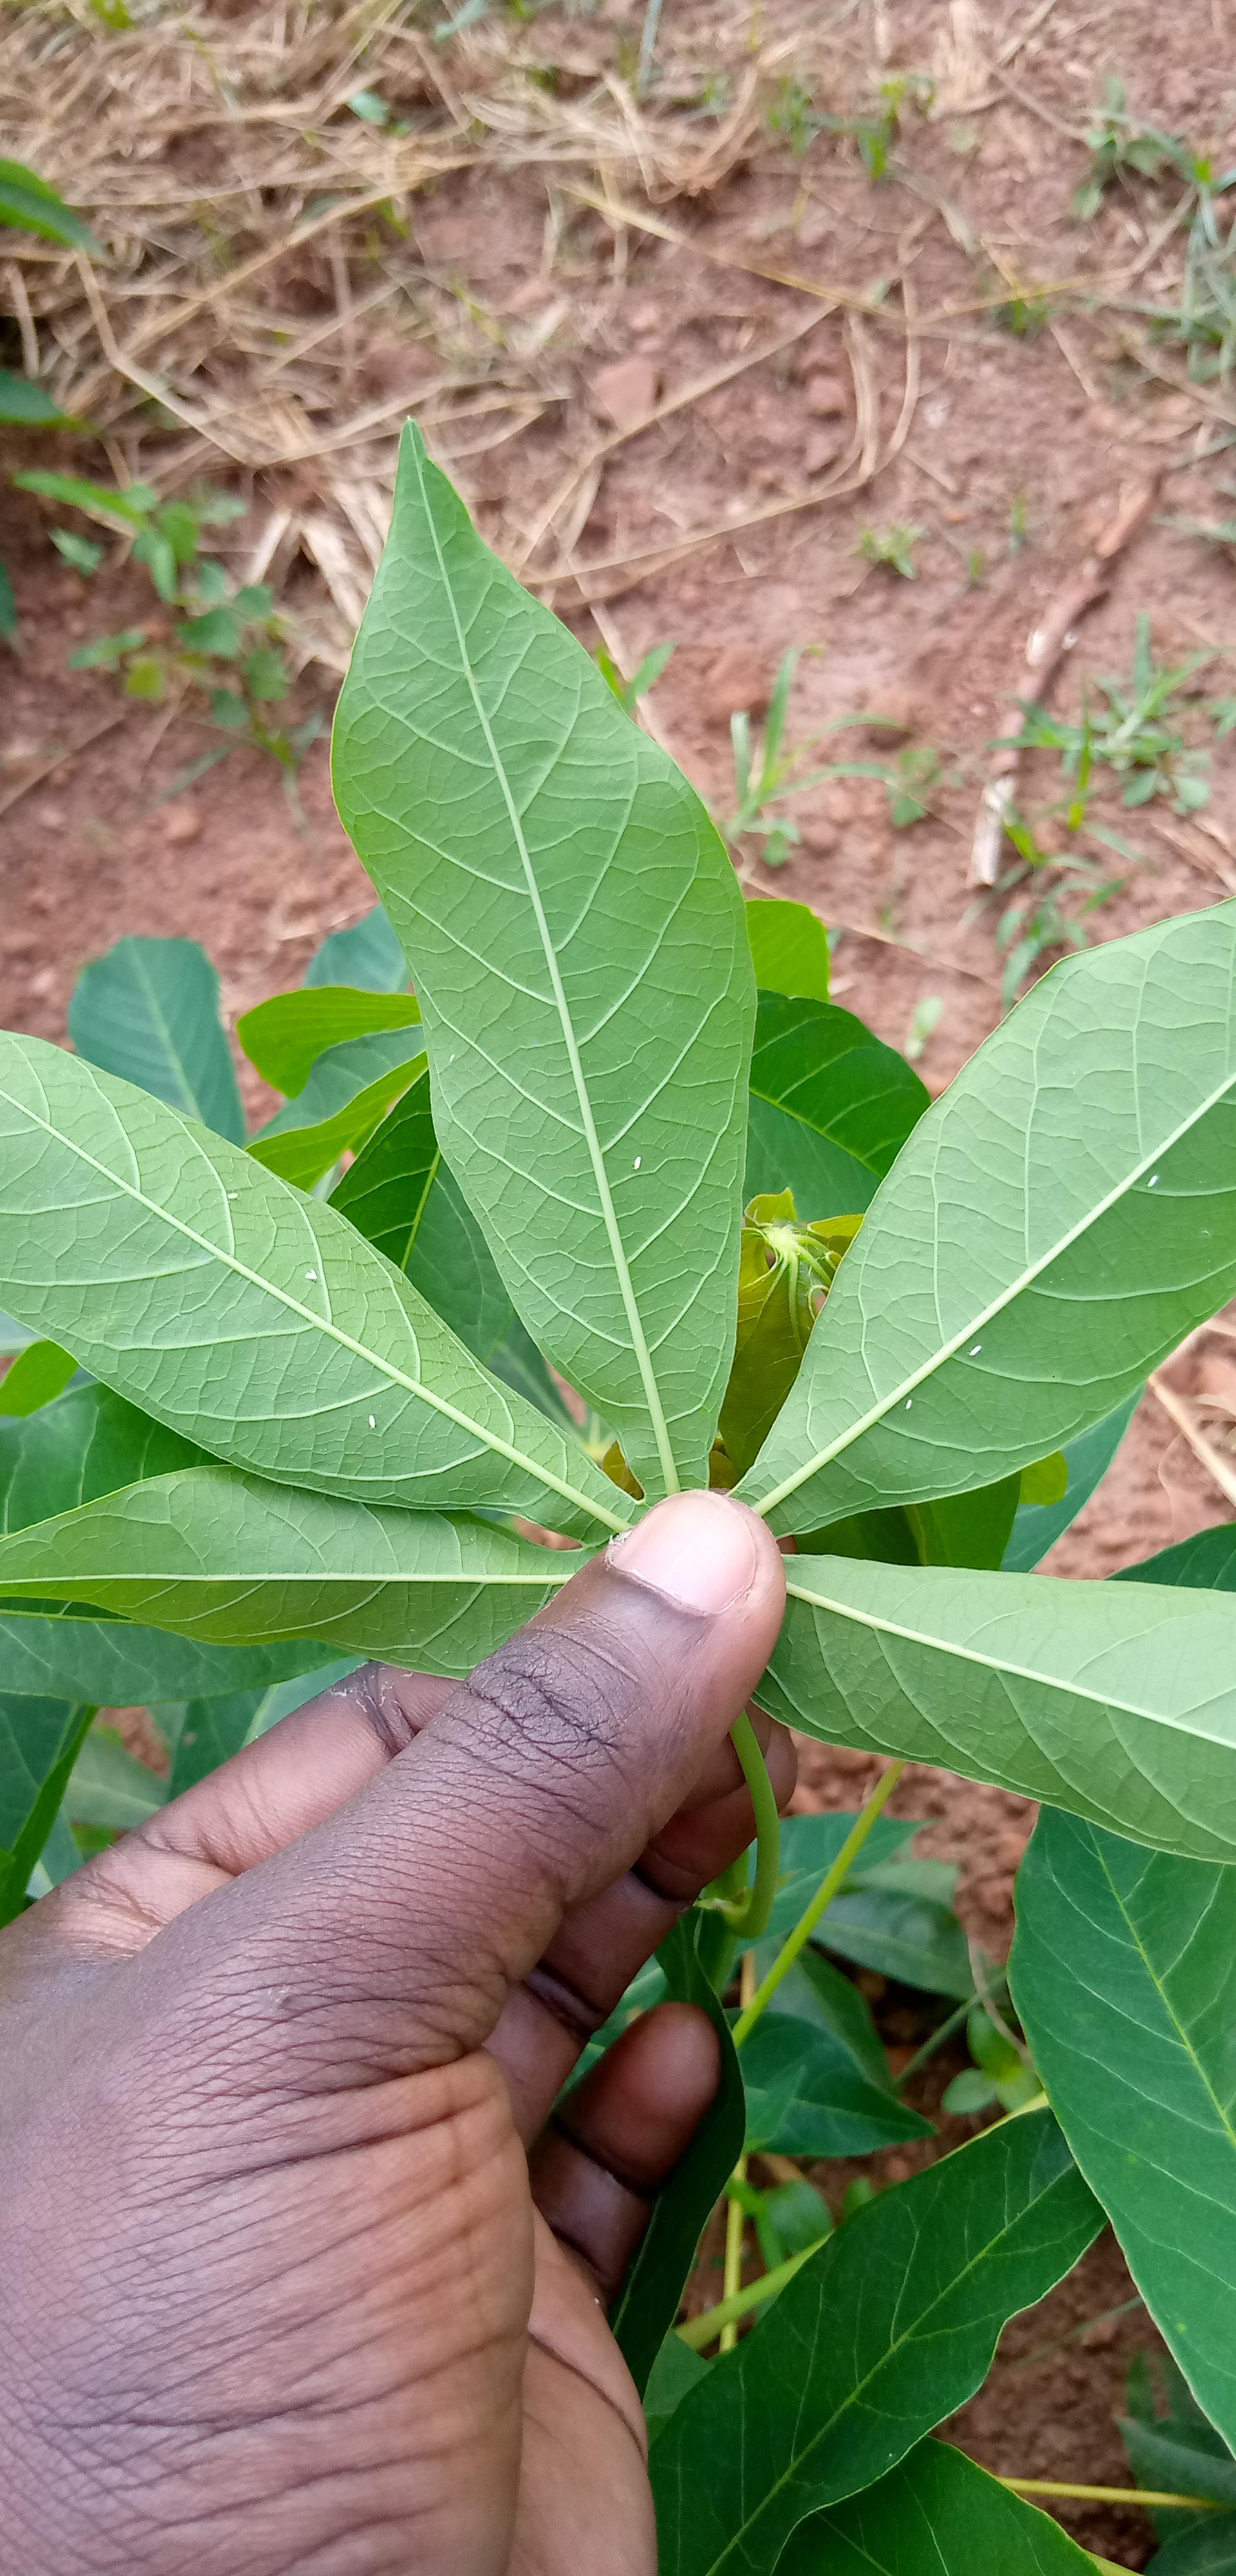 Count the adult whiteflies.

7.